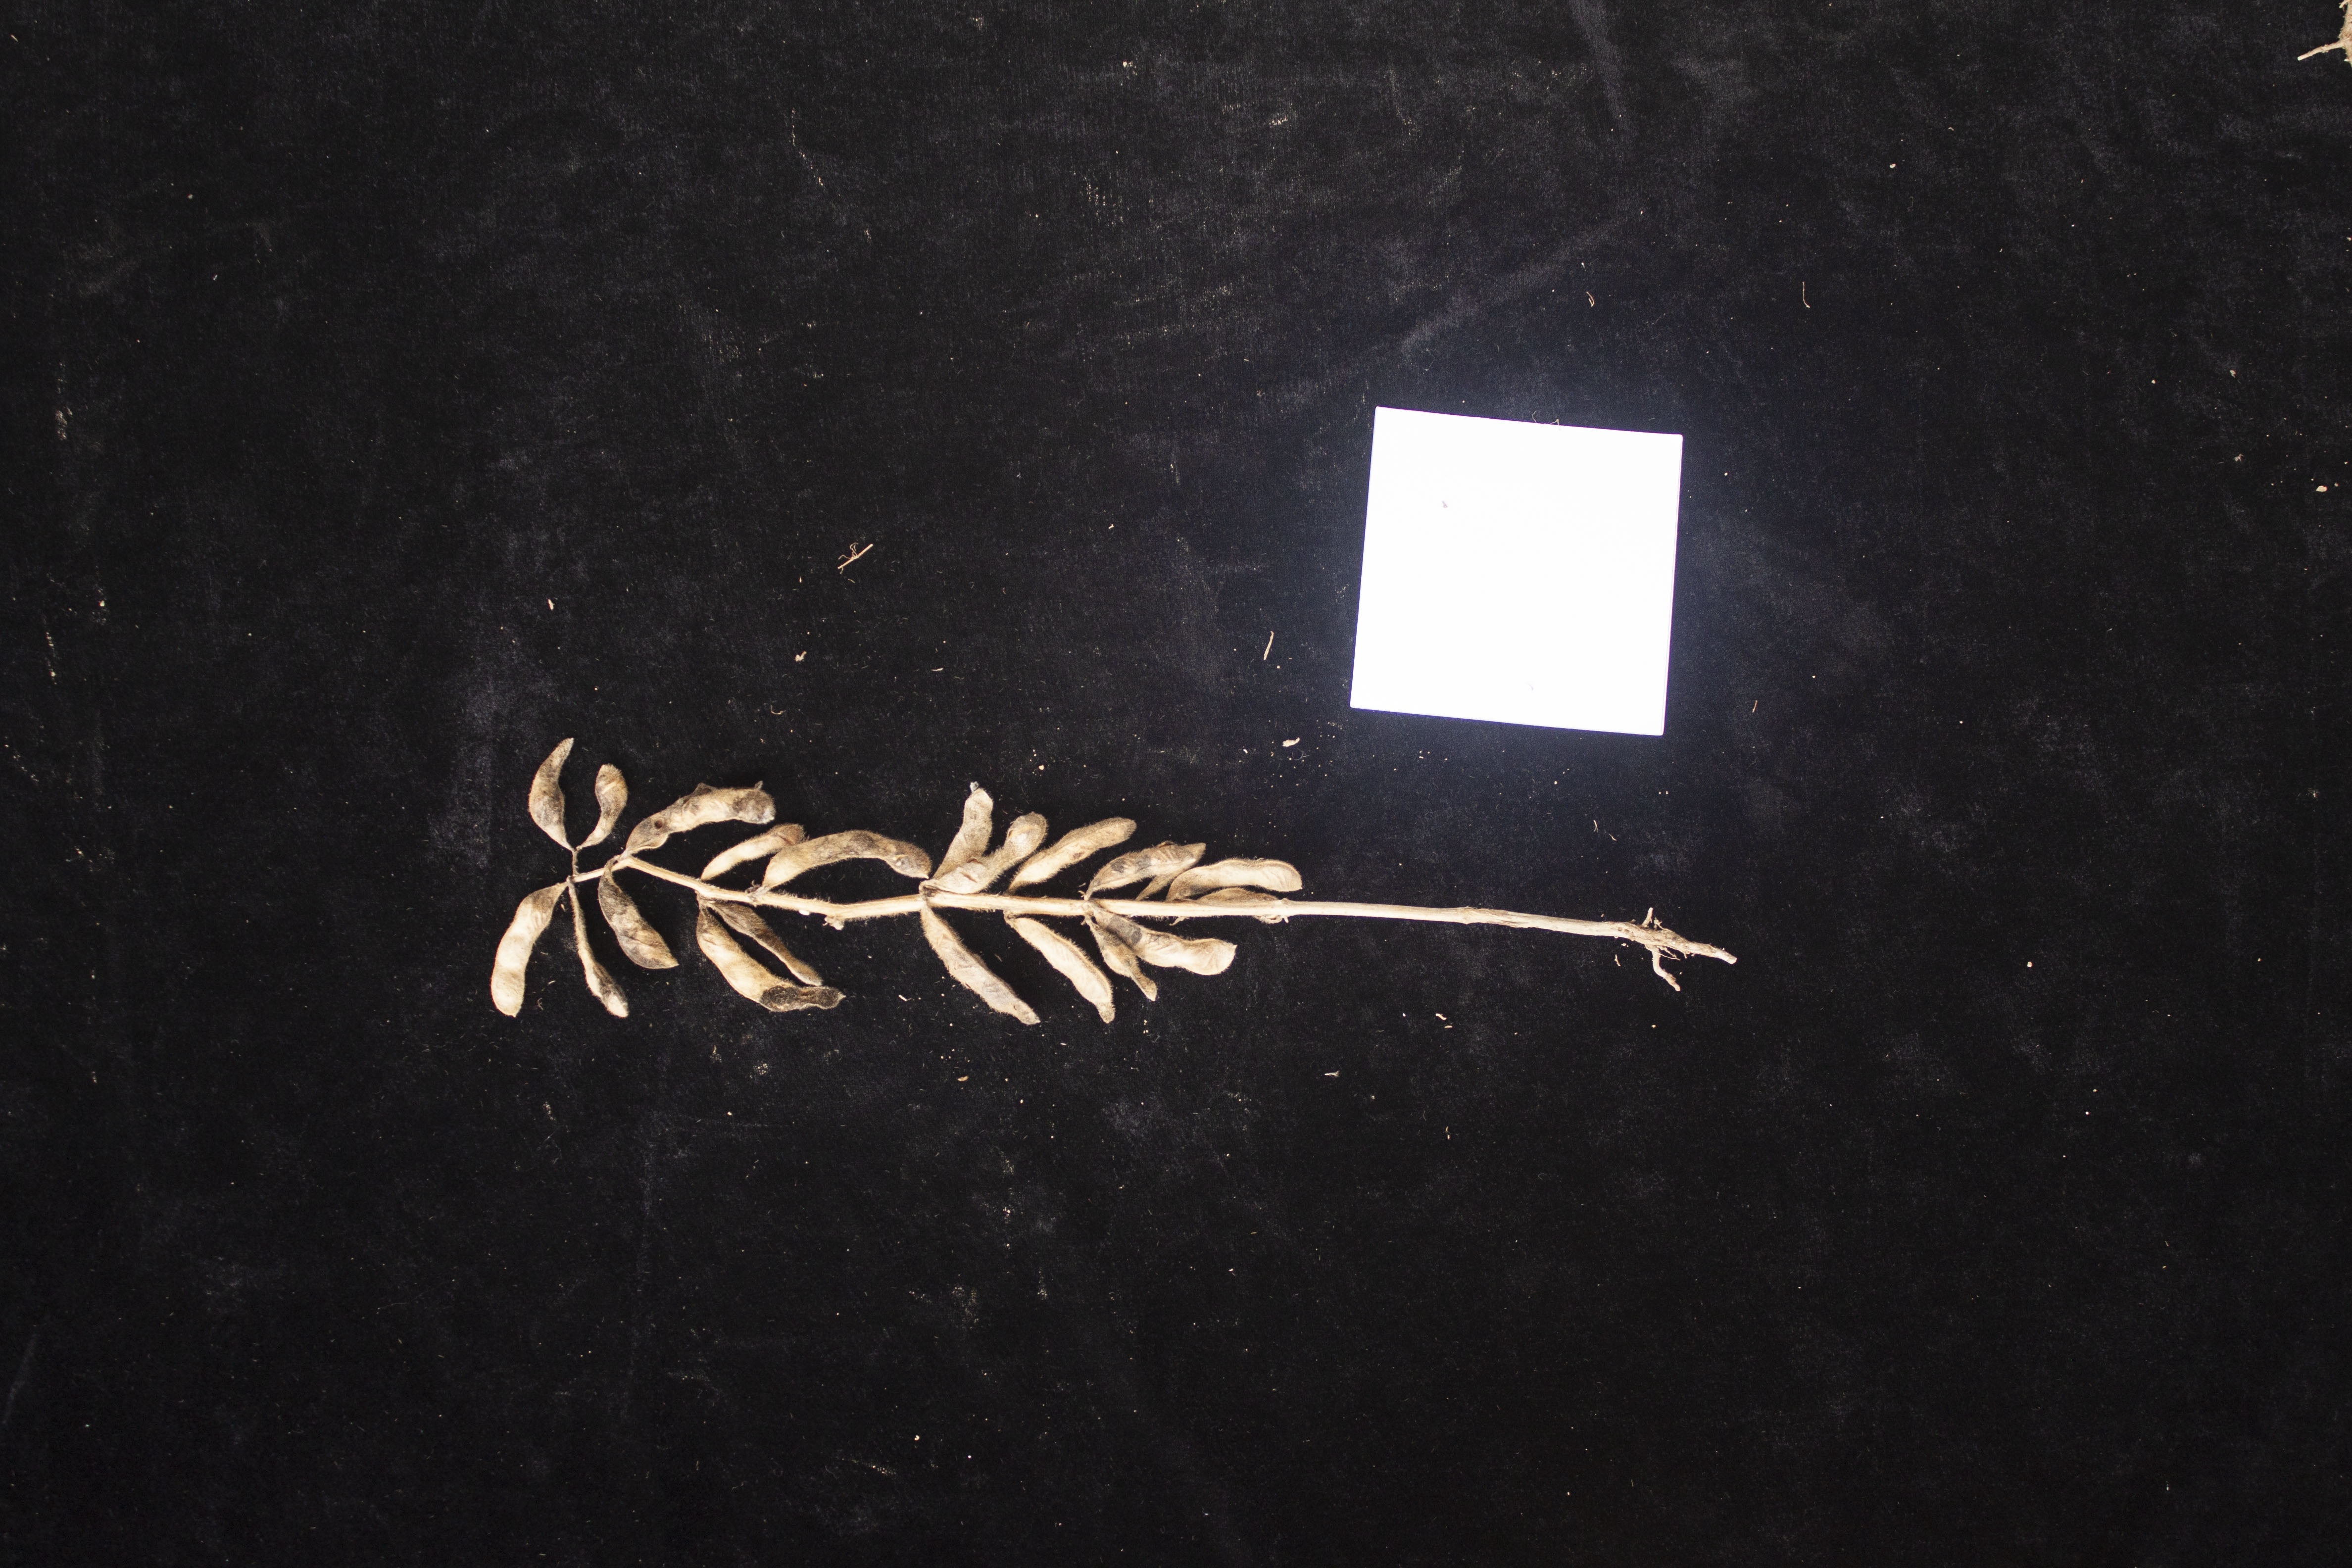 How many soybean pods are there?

19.